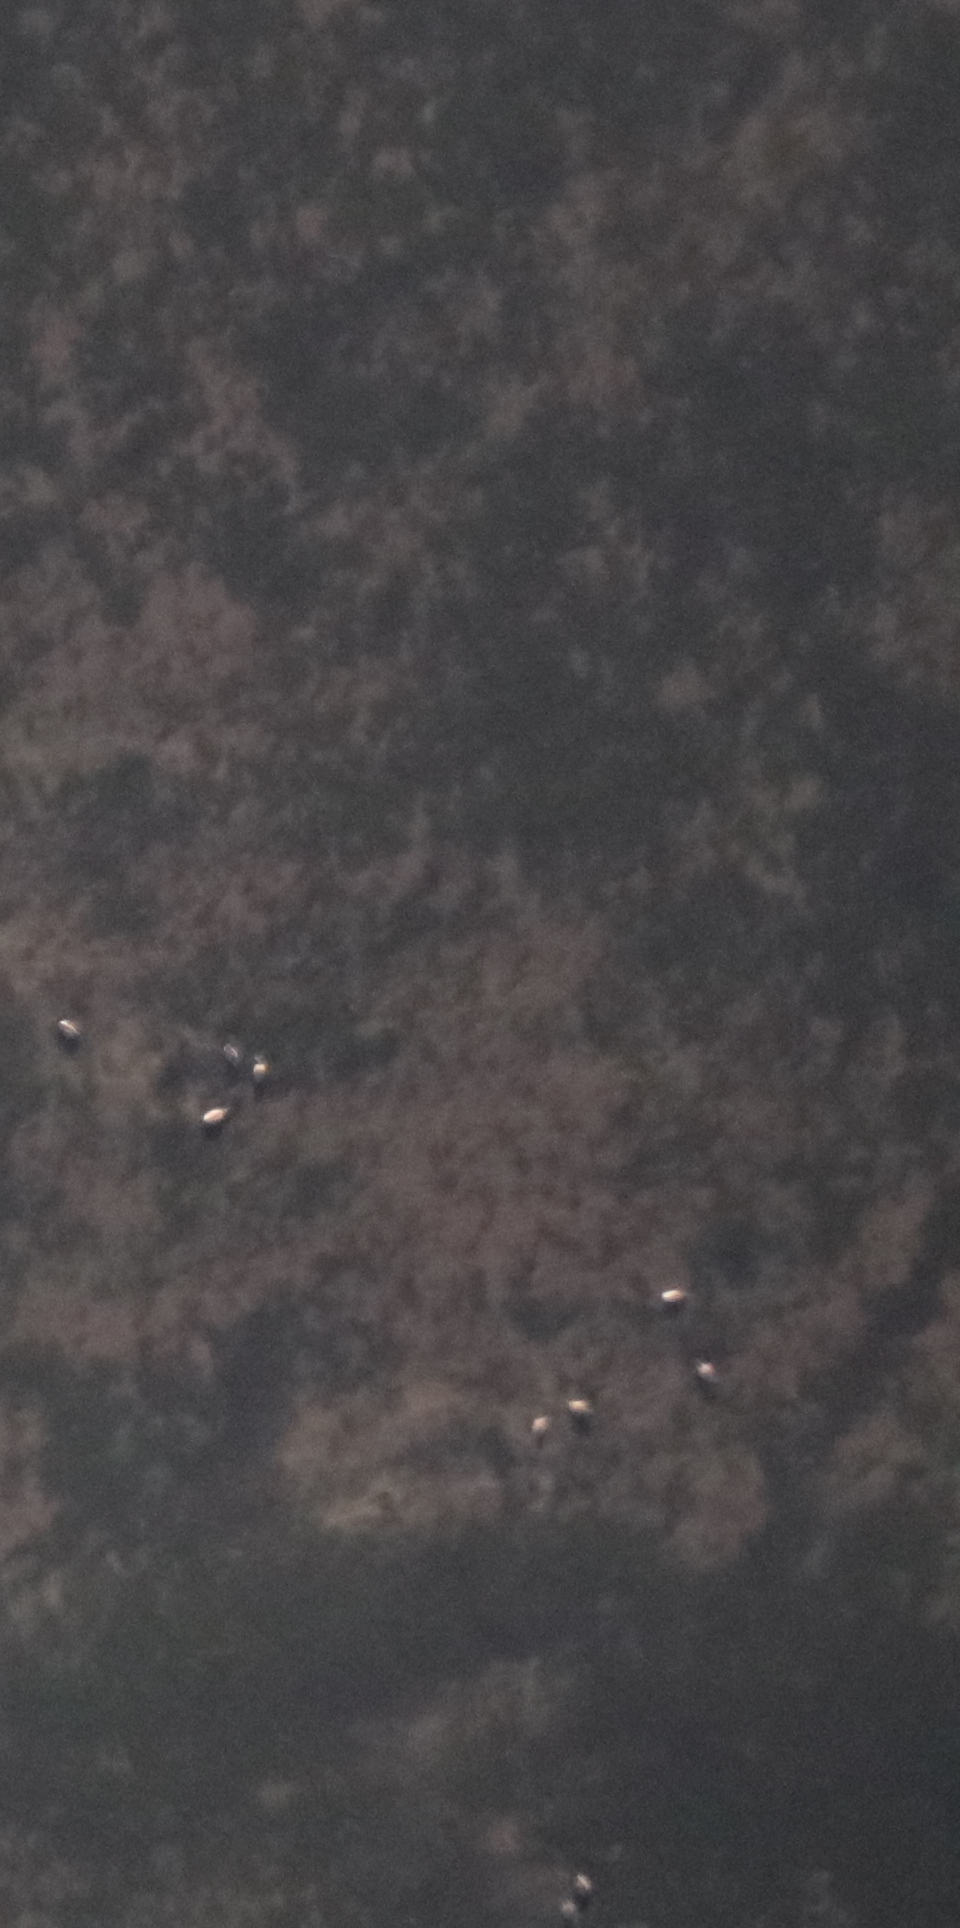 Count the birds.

10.